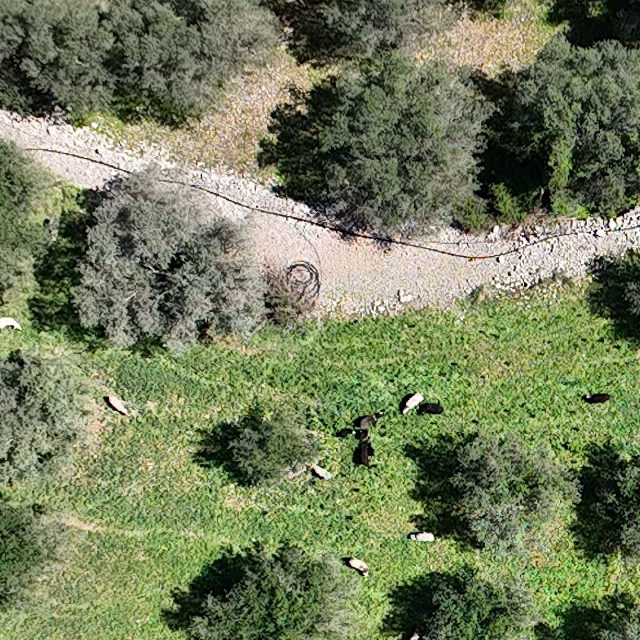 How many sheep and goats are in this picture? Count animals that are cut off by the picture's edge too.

13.